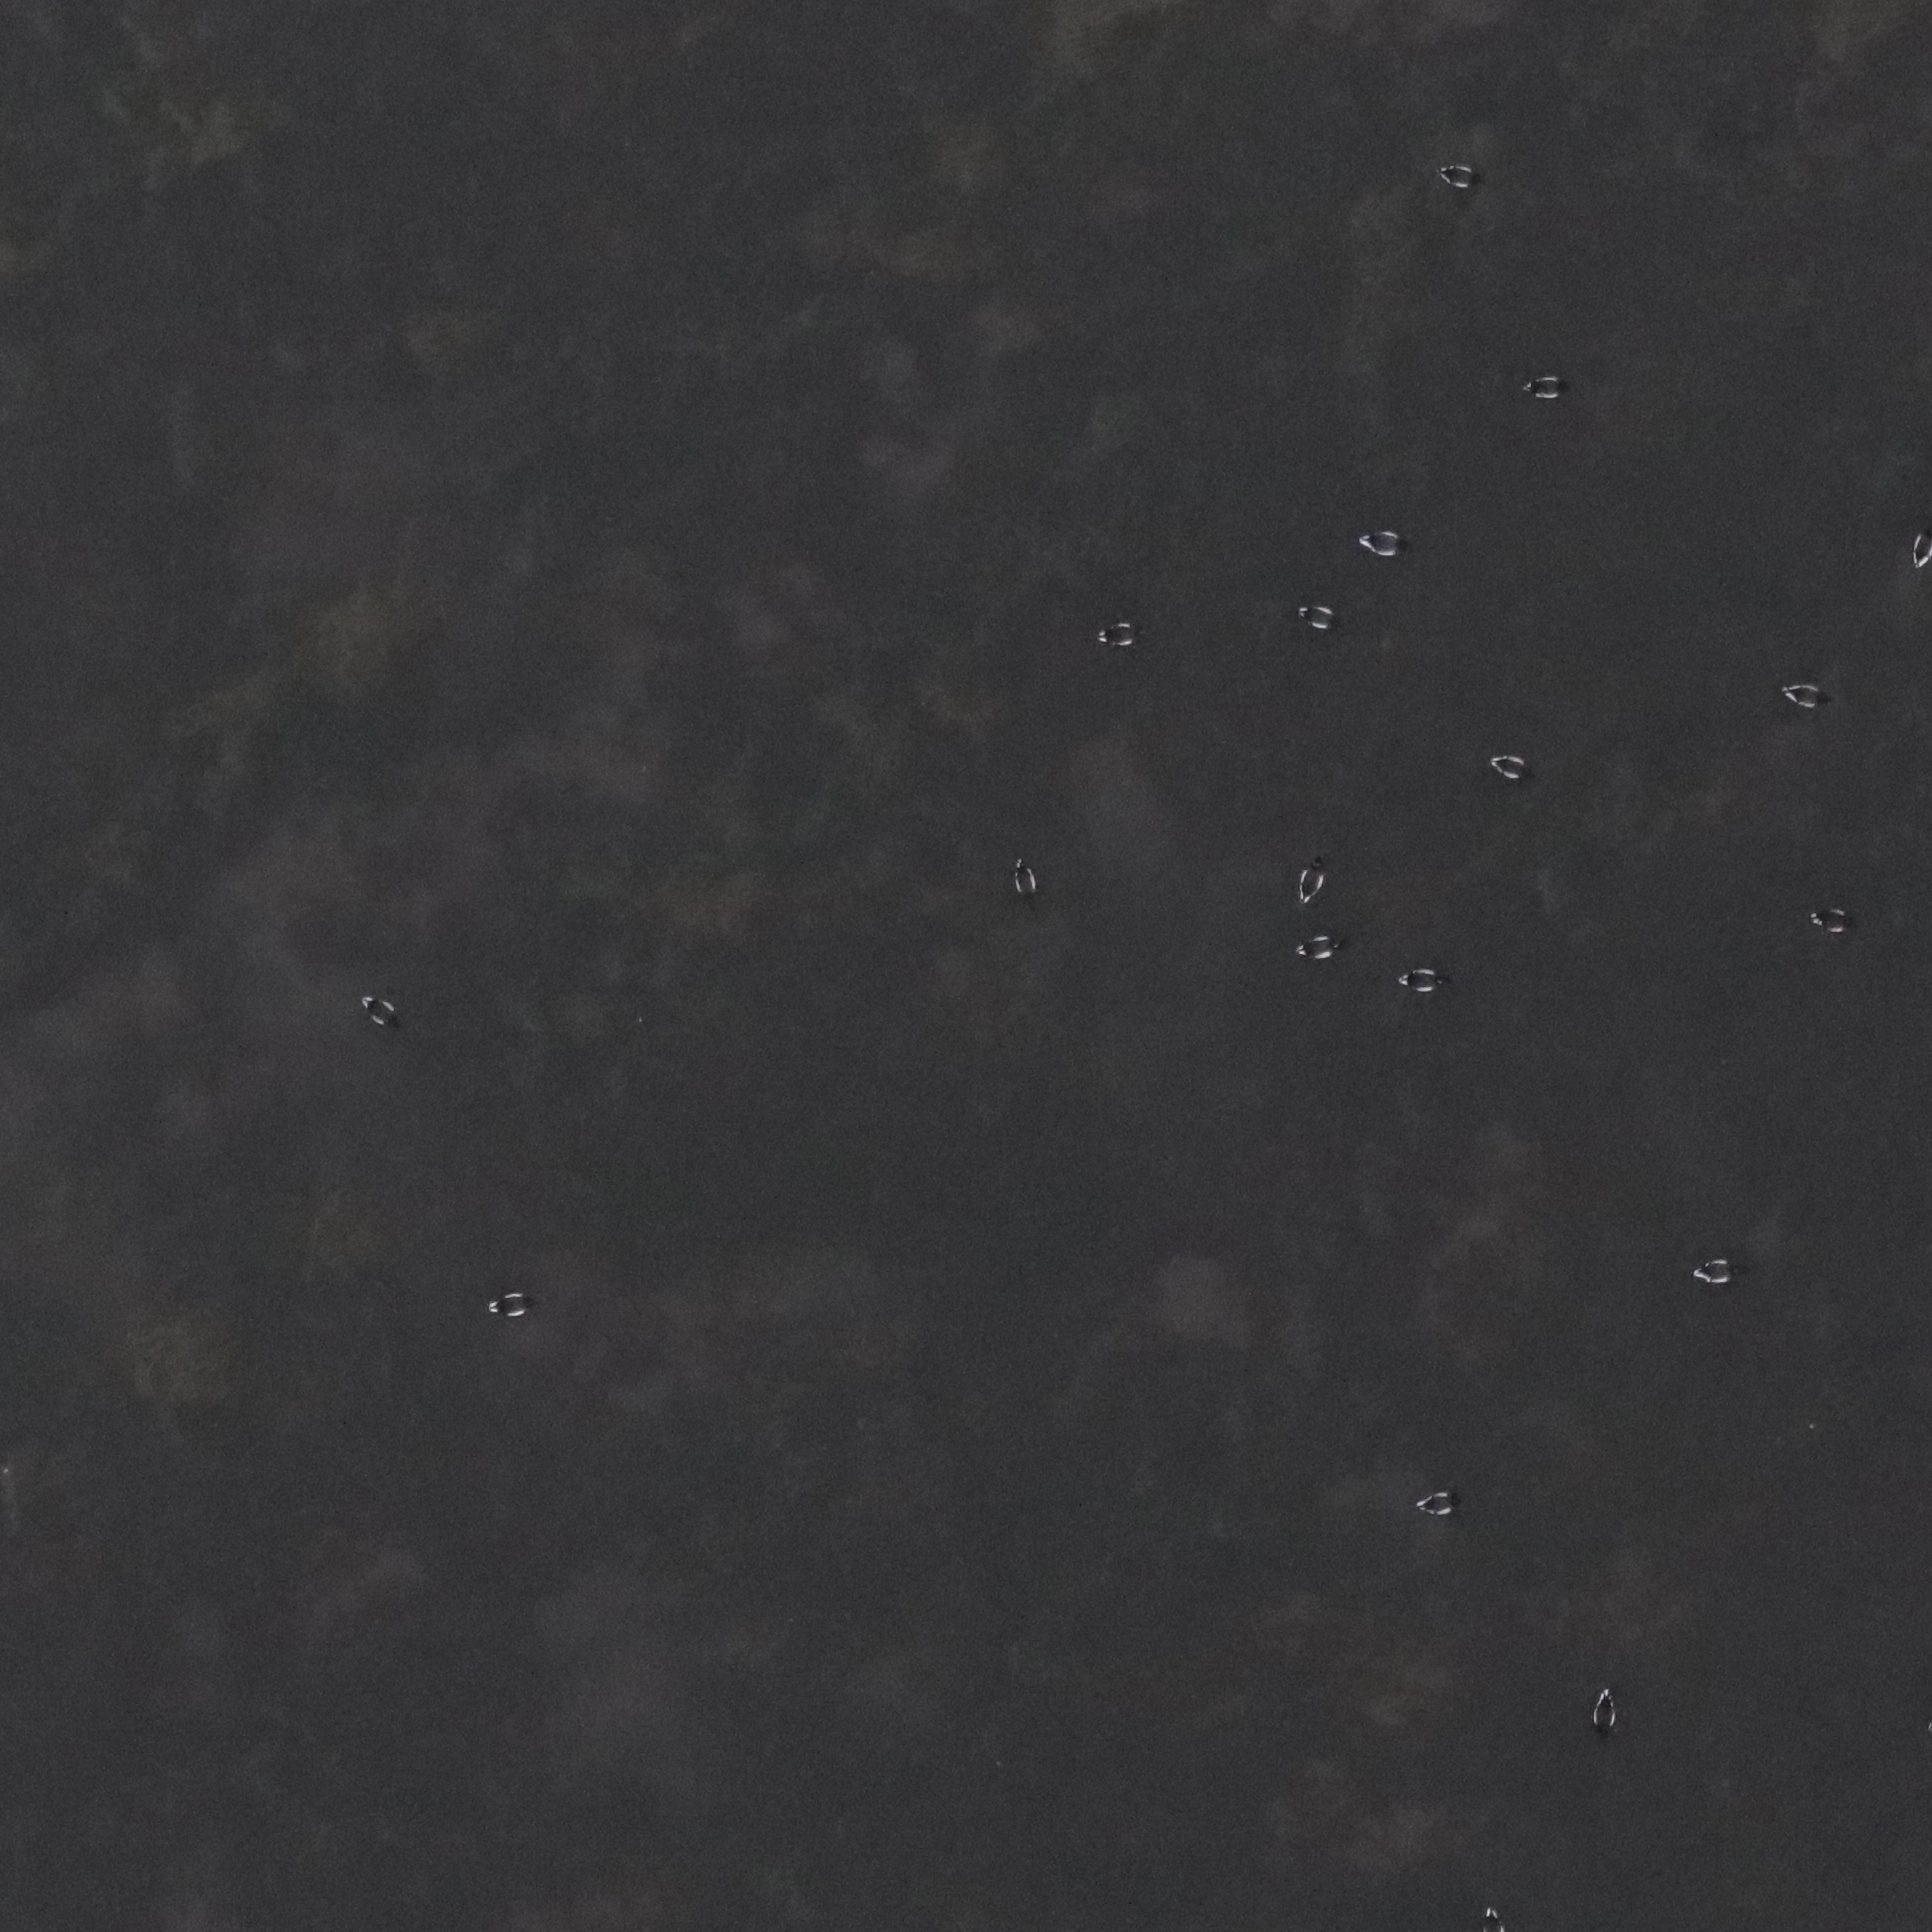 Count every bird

18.